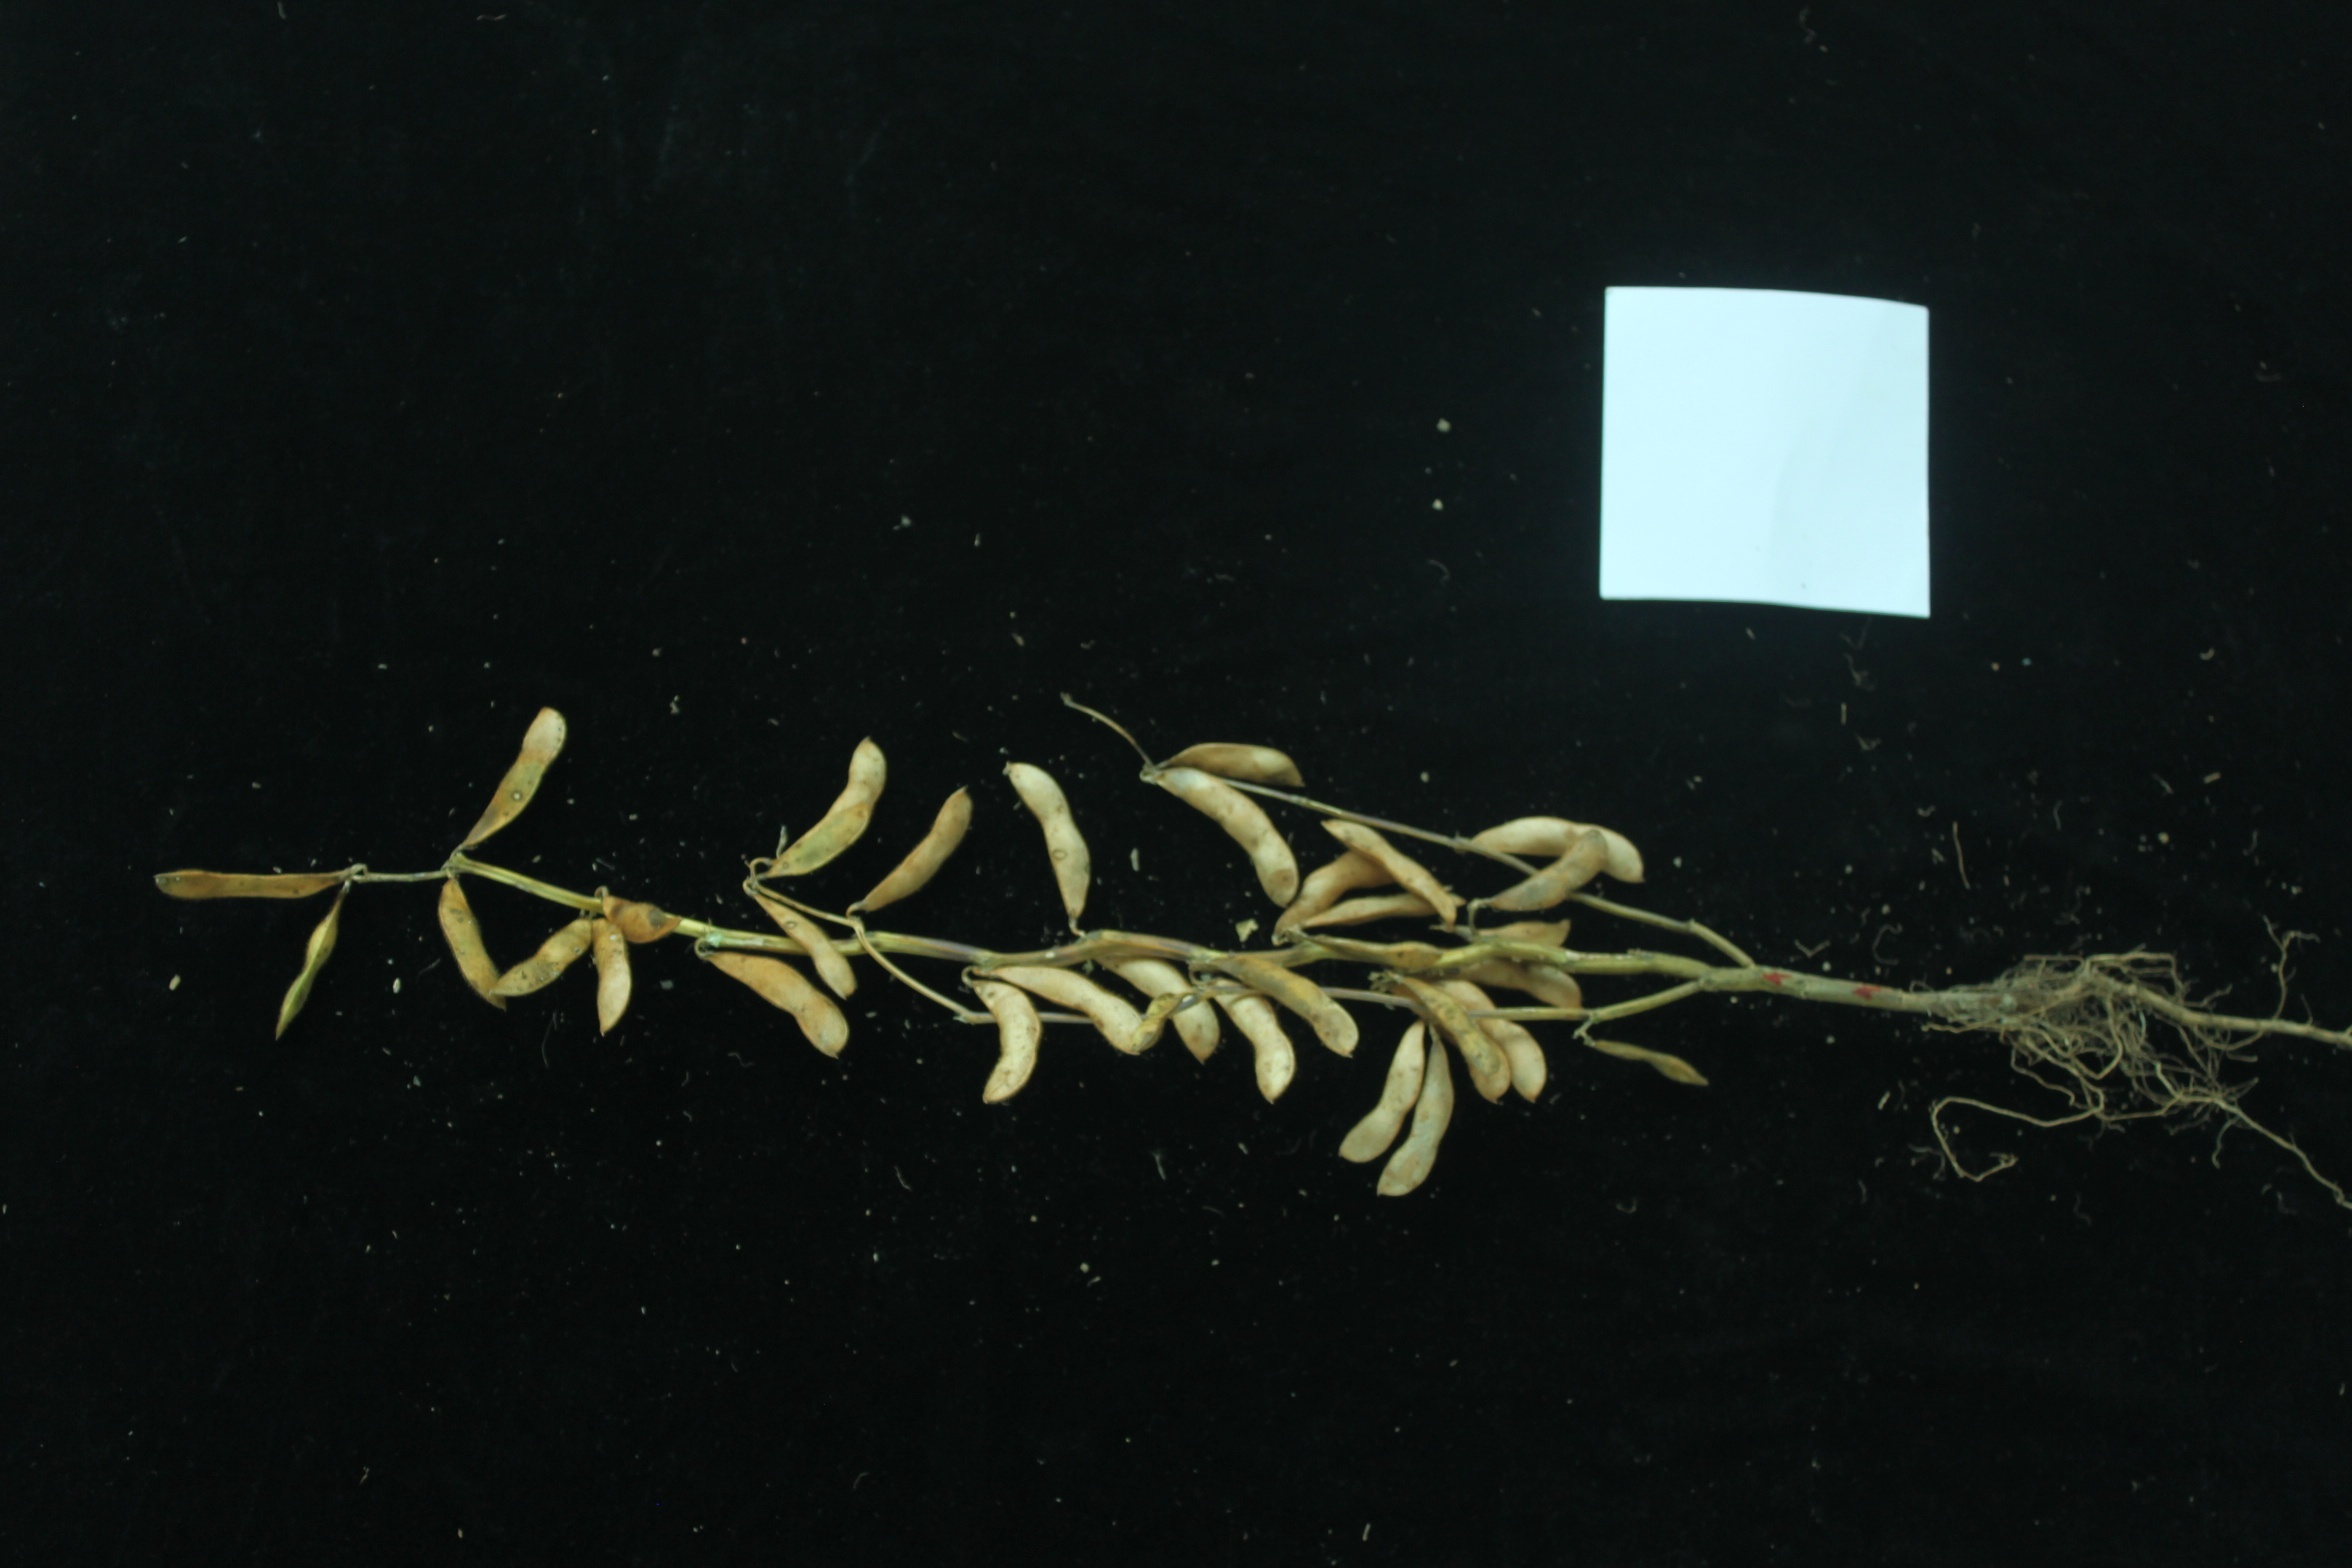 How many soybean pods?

29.